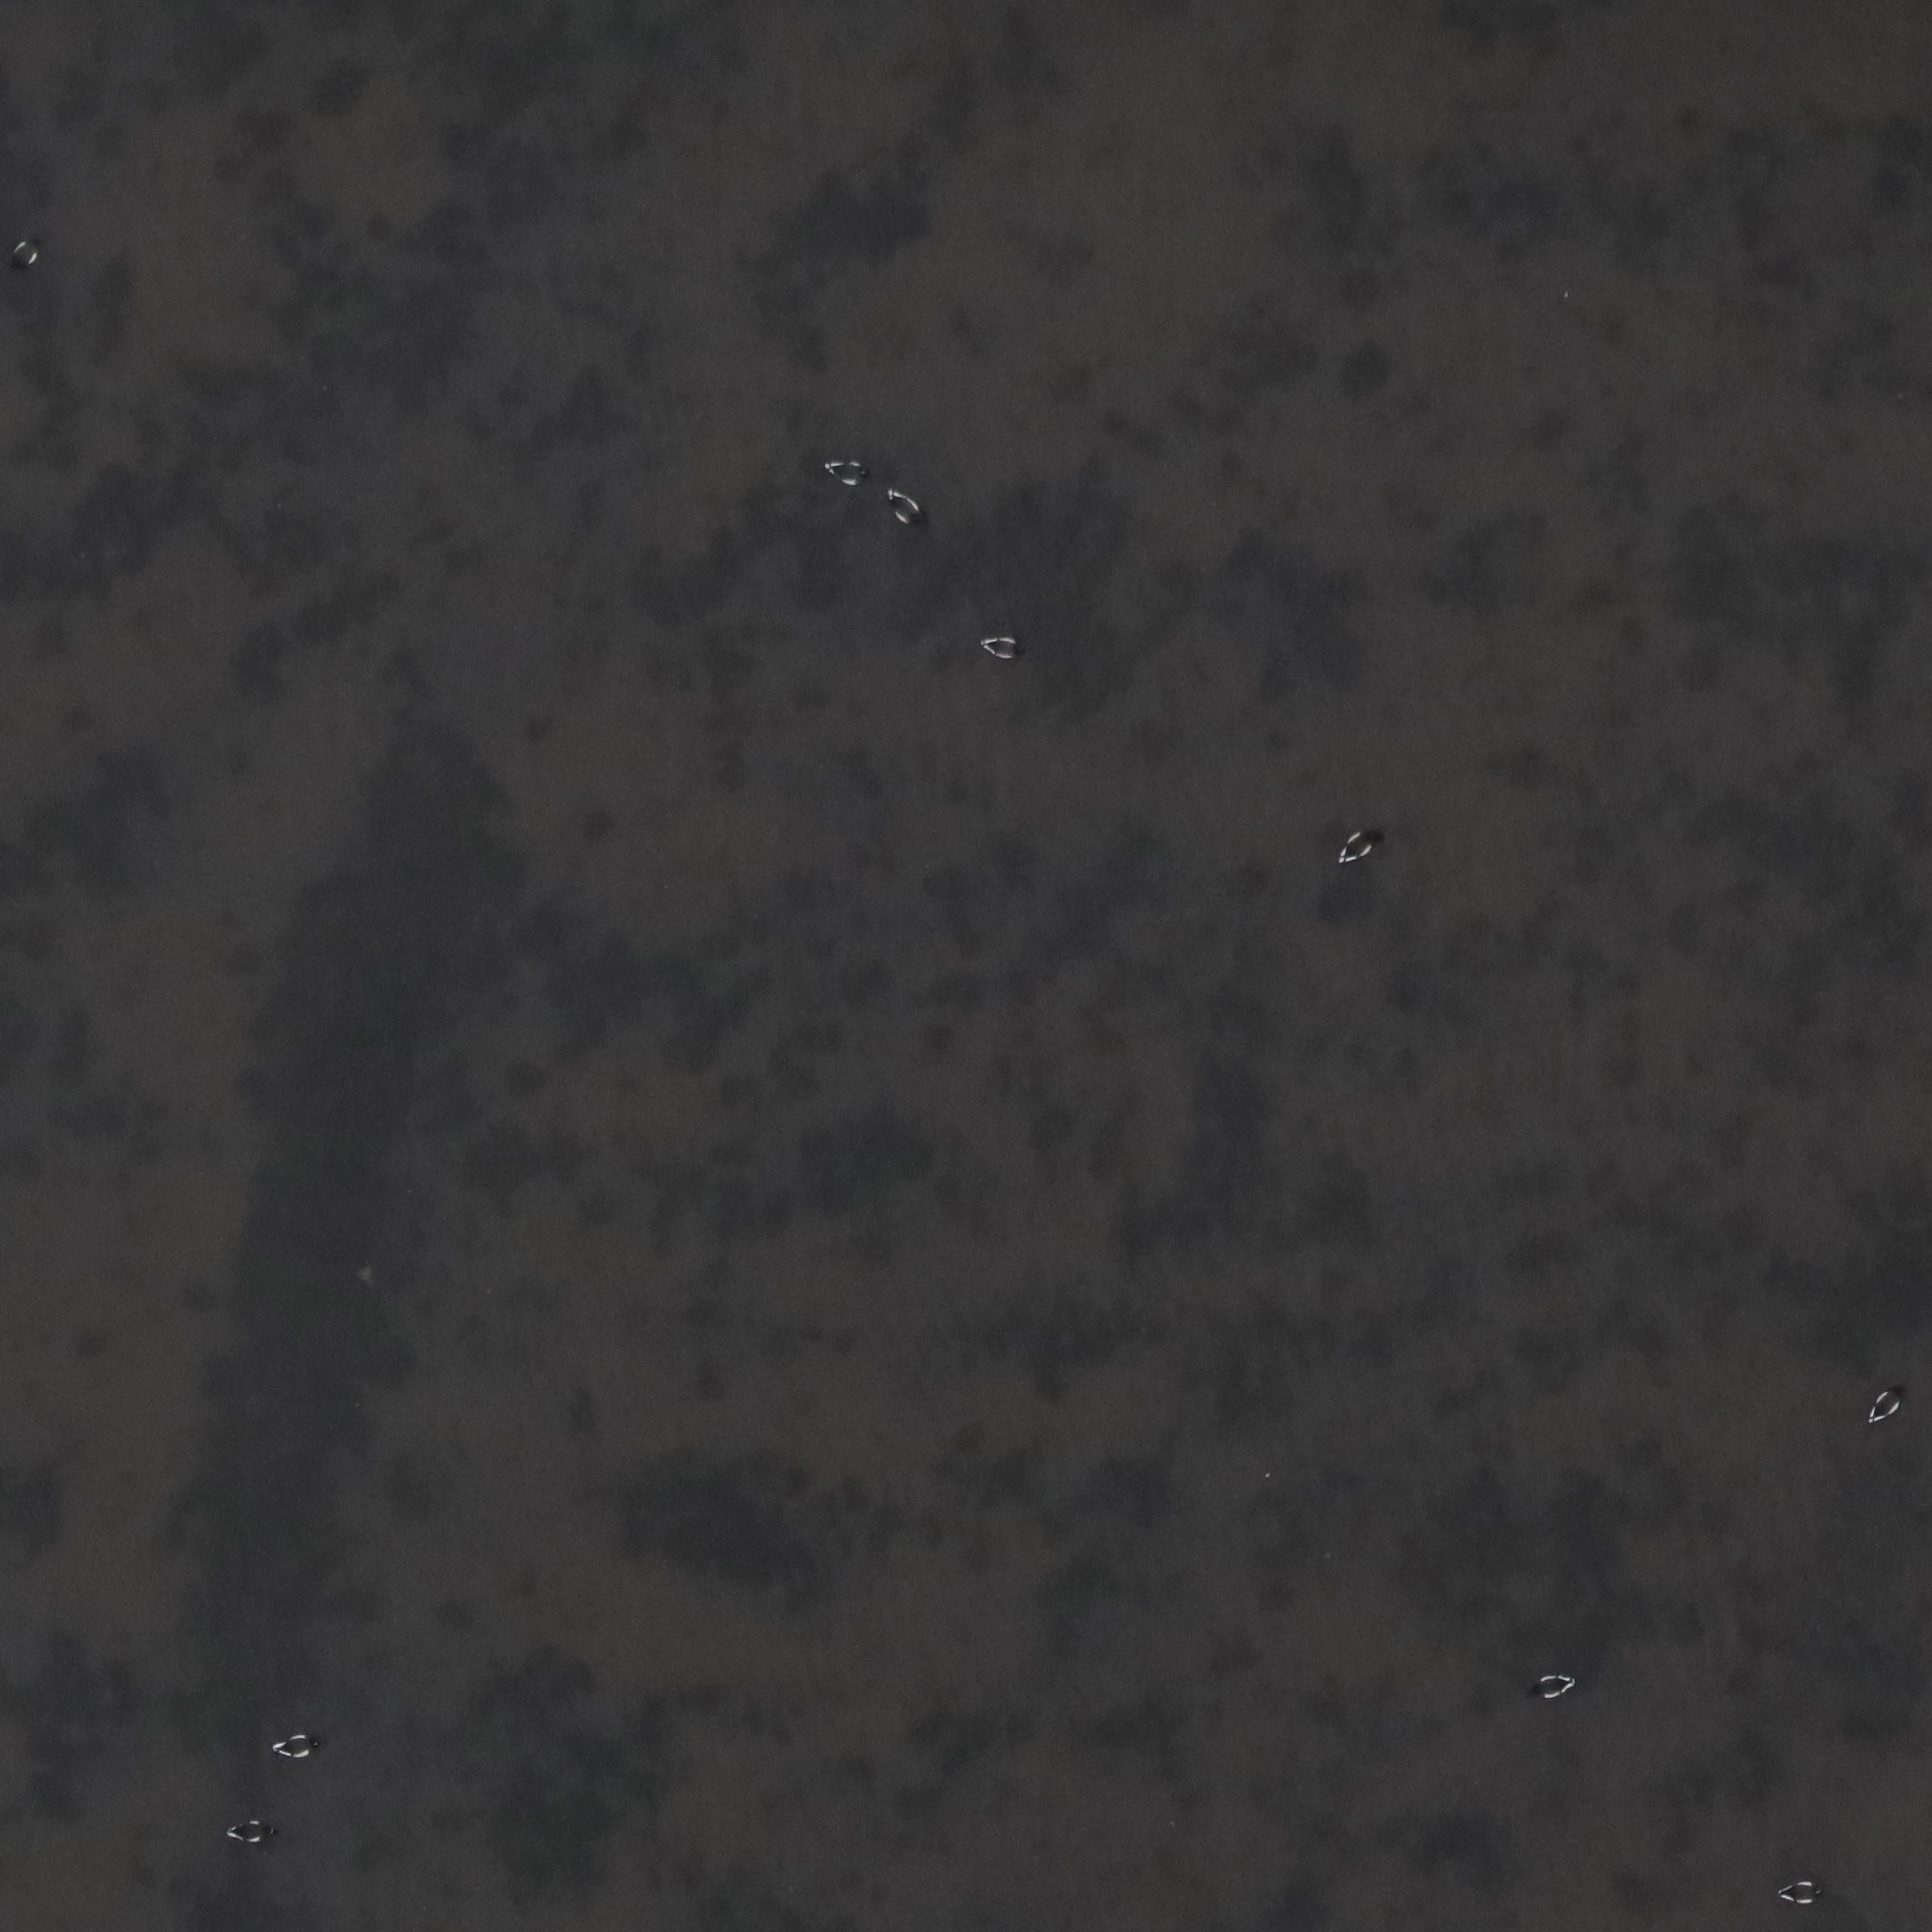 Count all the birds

10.